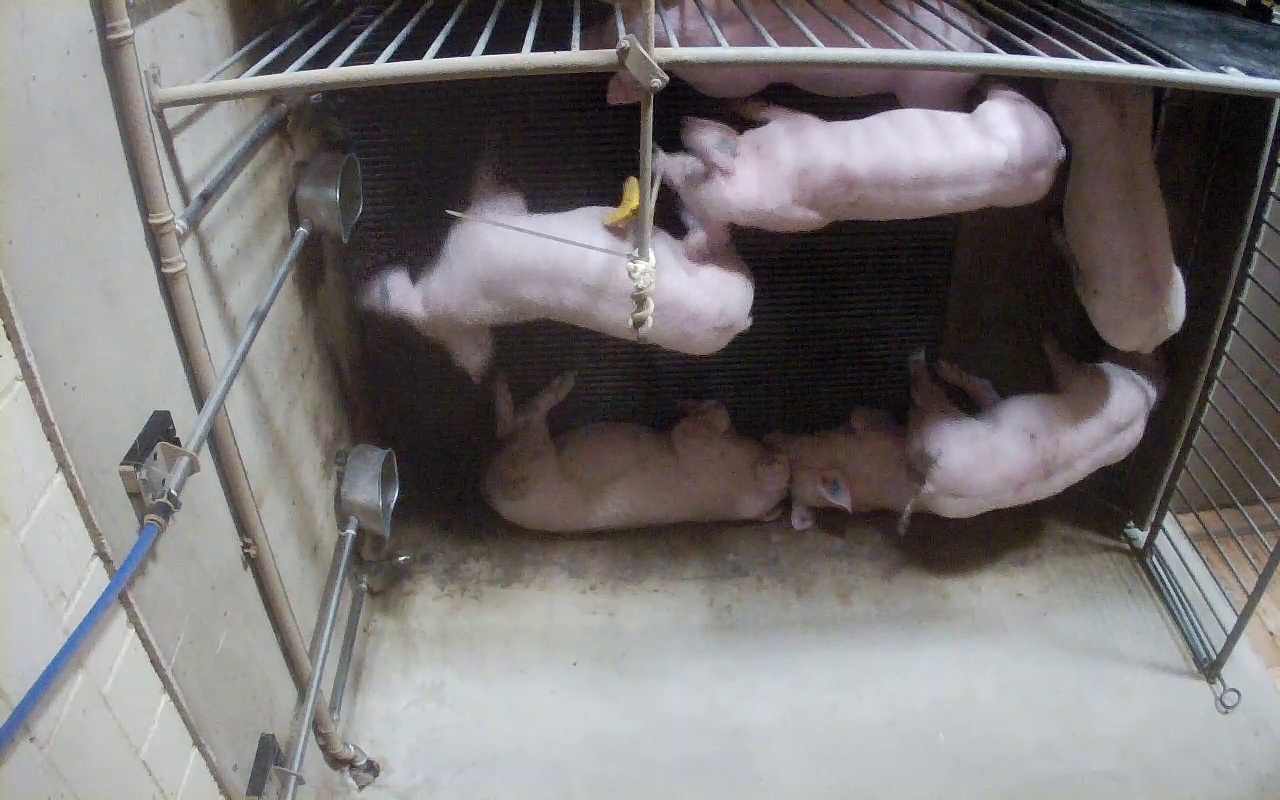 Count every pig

7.